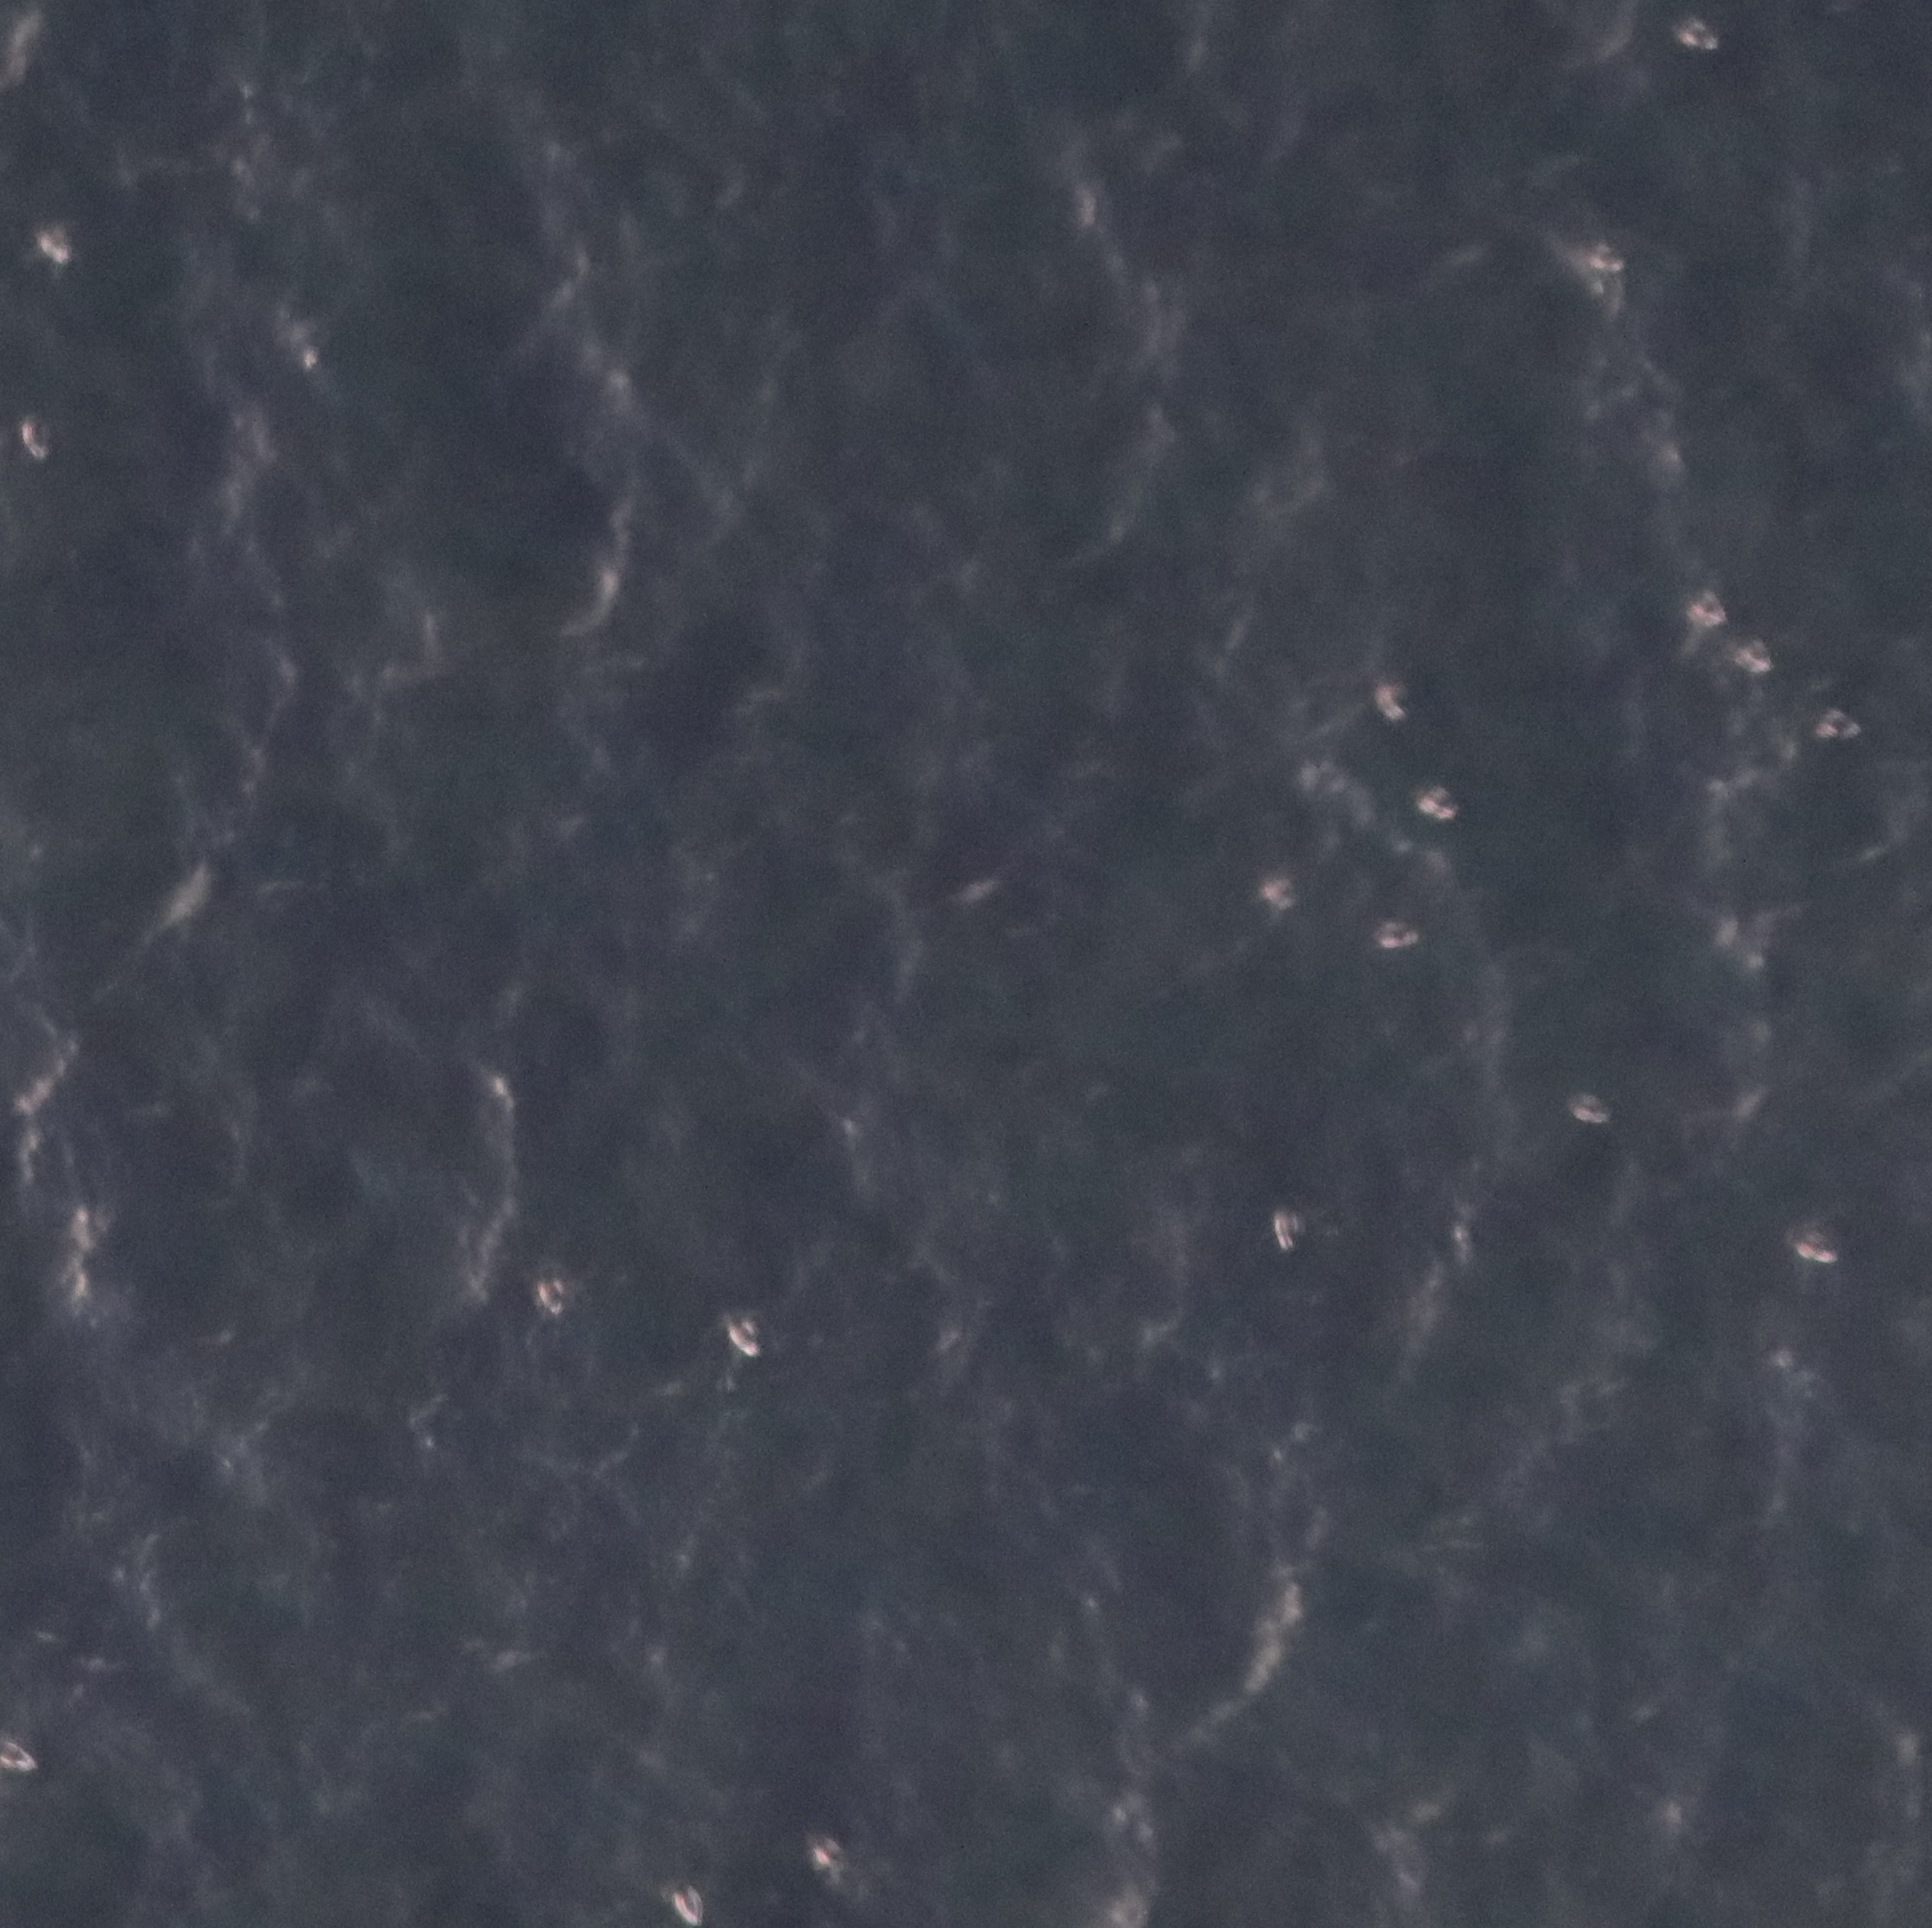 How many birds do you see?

19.